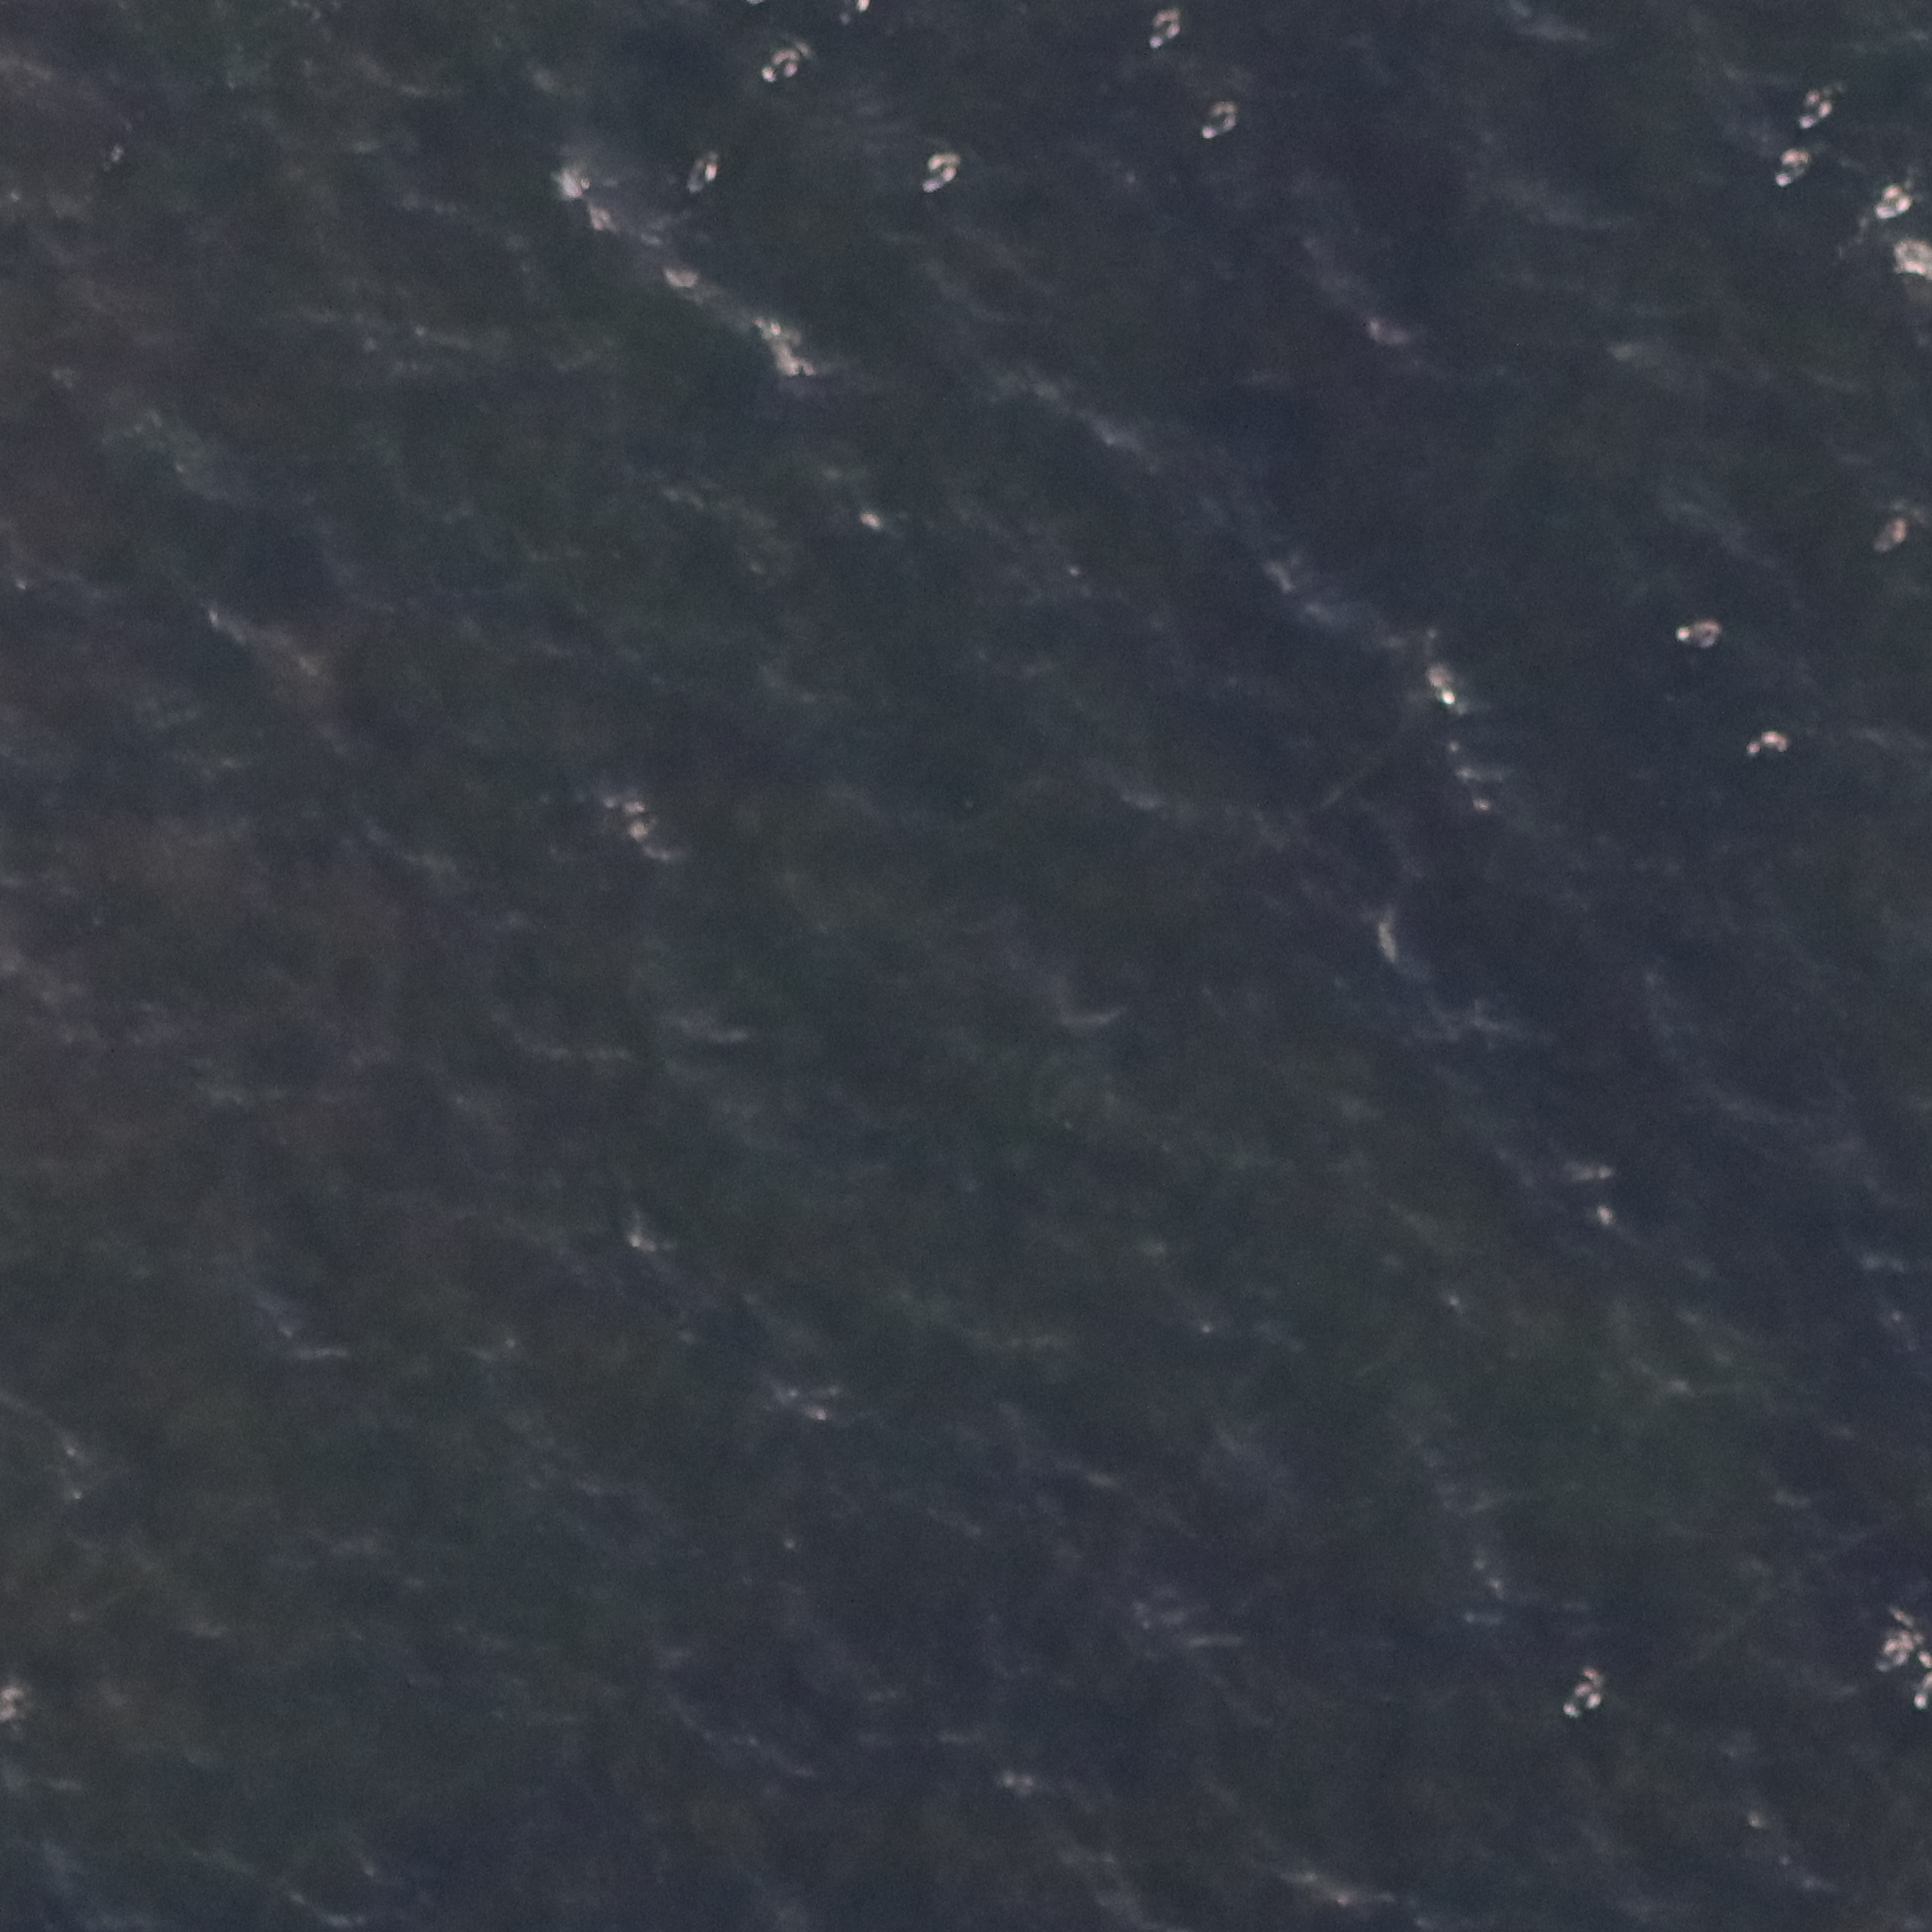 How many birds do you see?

14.